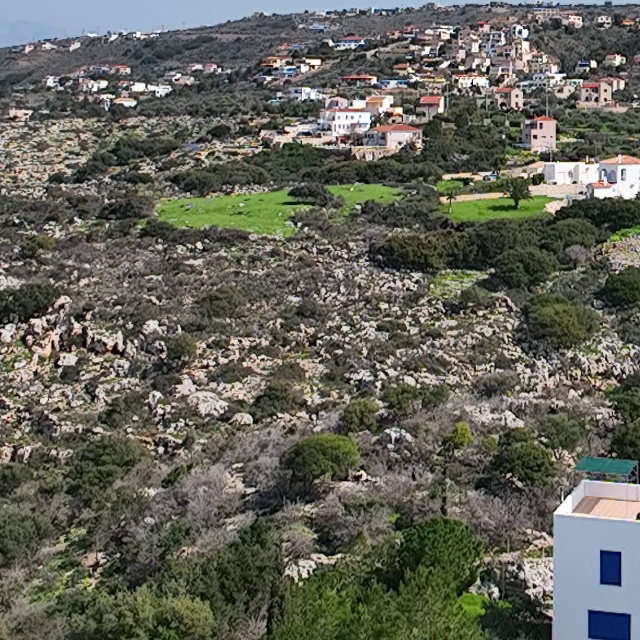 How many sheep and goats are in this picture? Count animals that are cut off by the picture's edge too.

0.